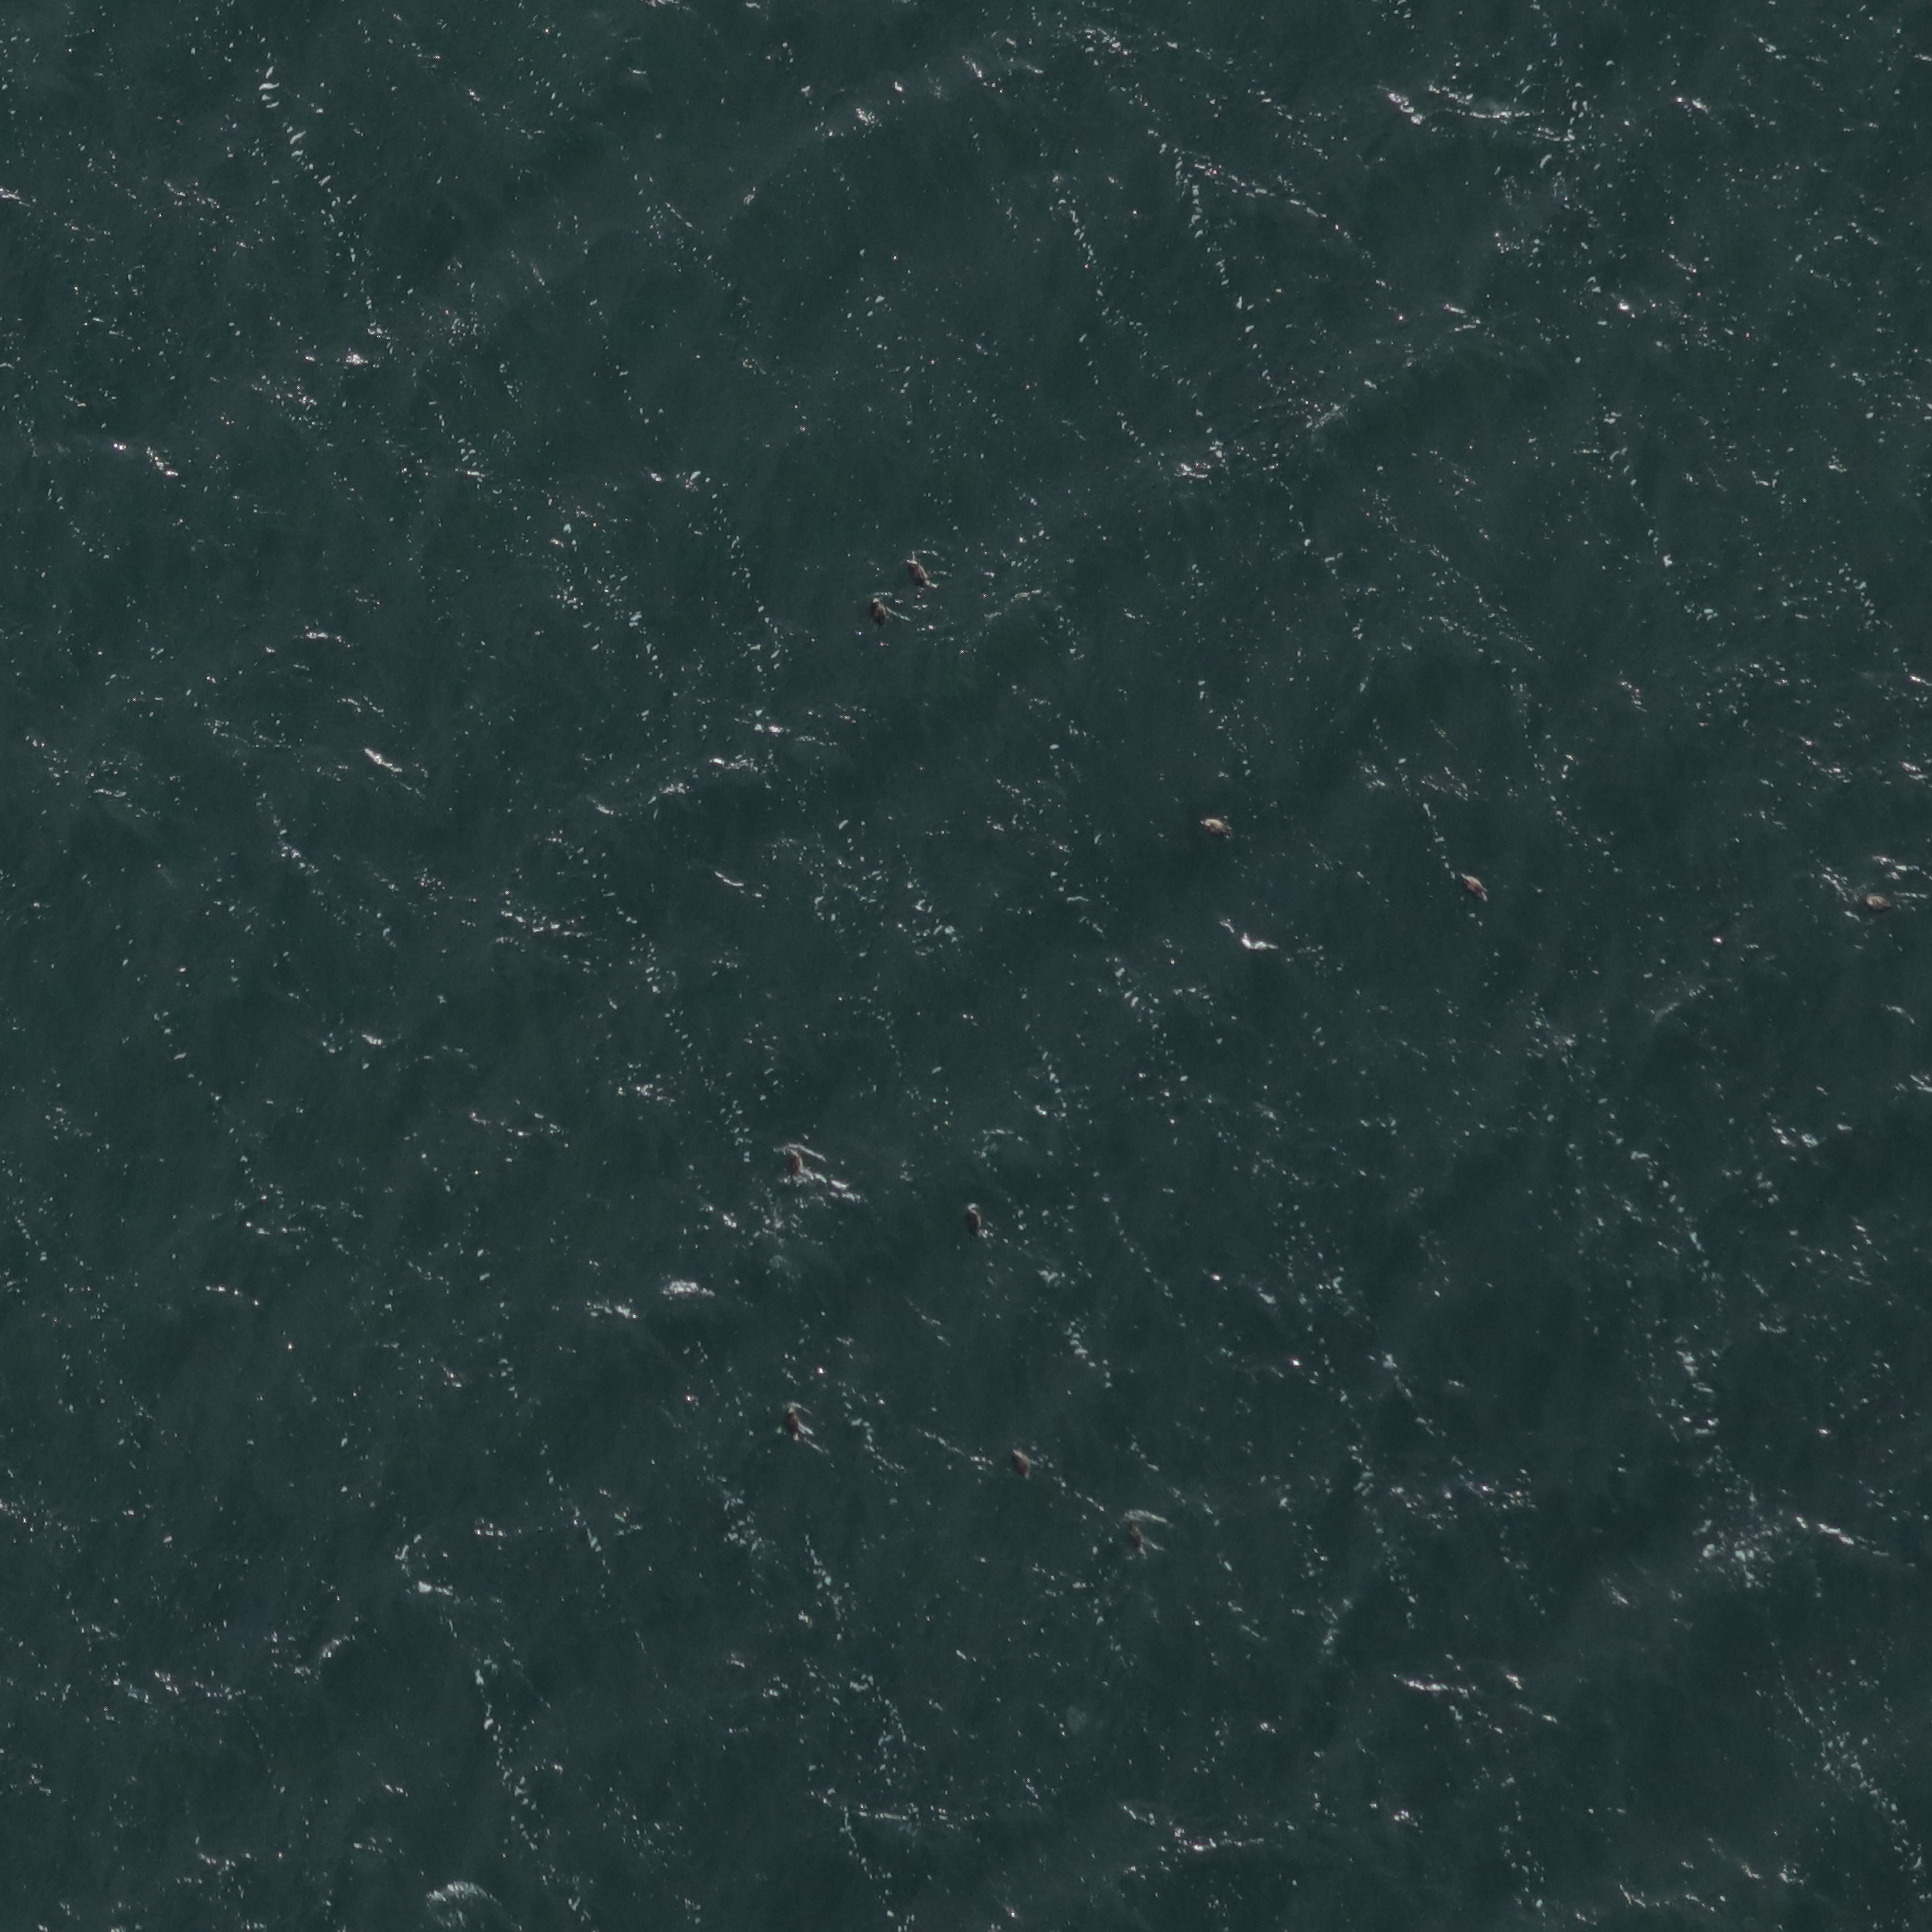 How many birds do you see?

10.